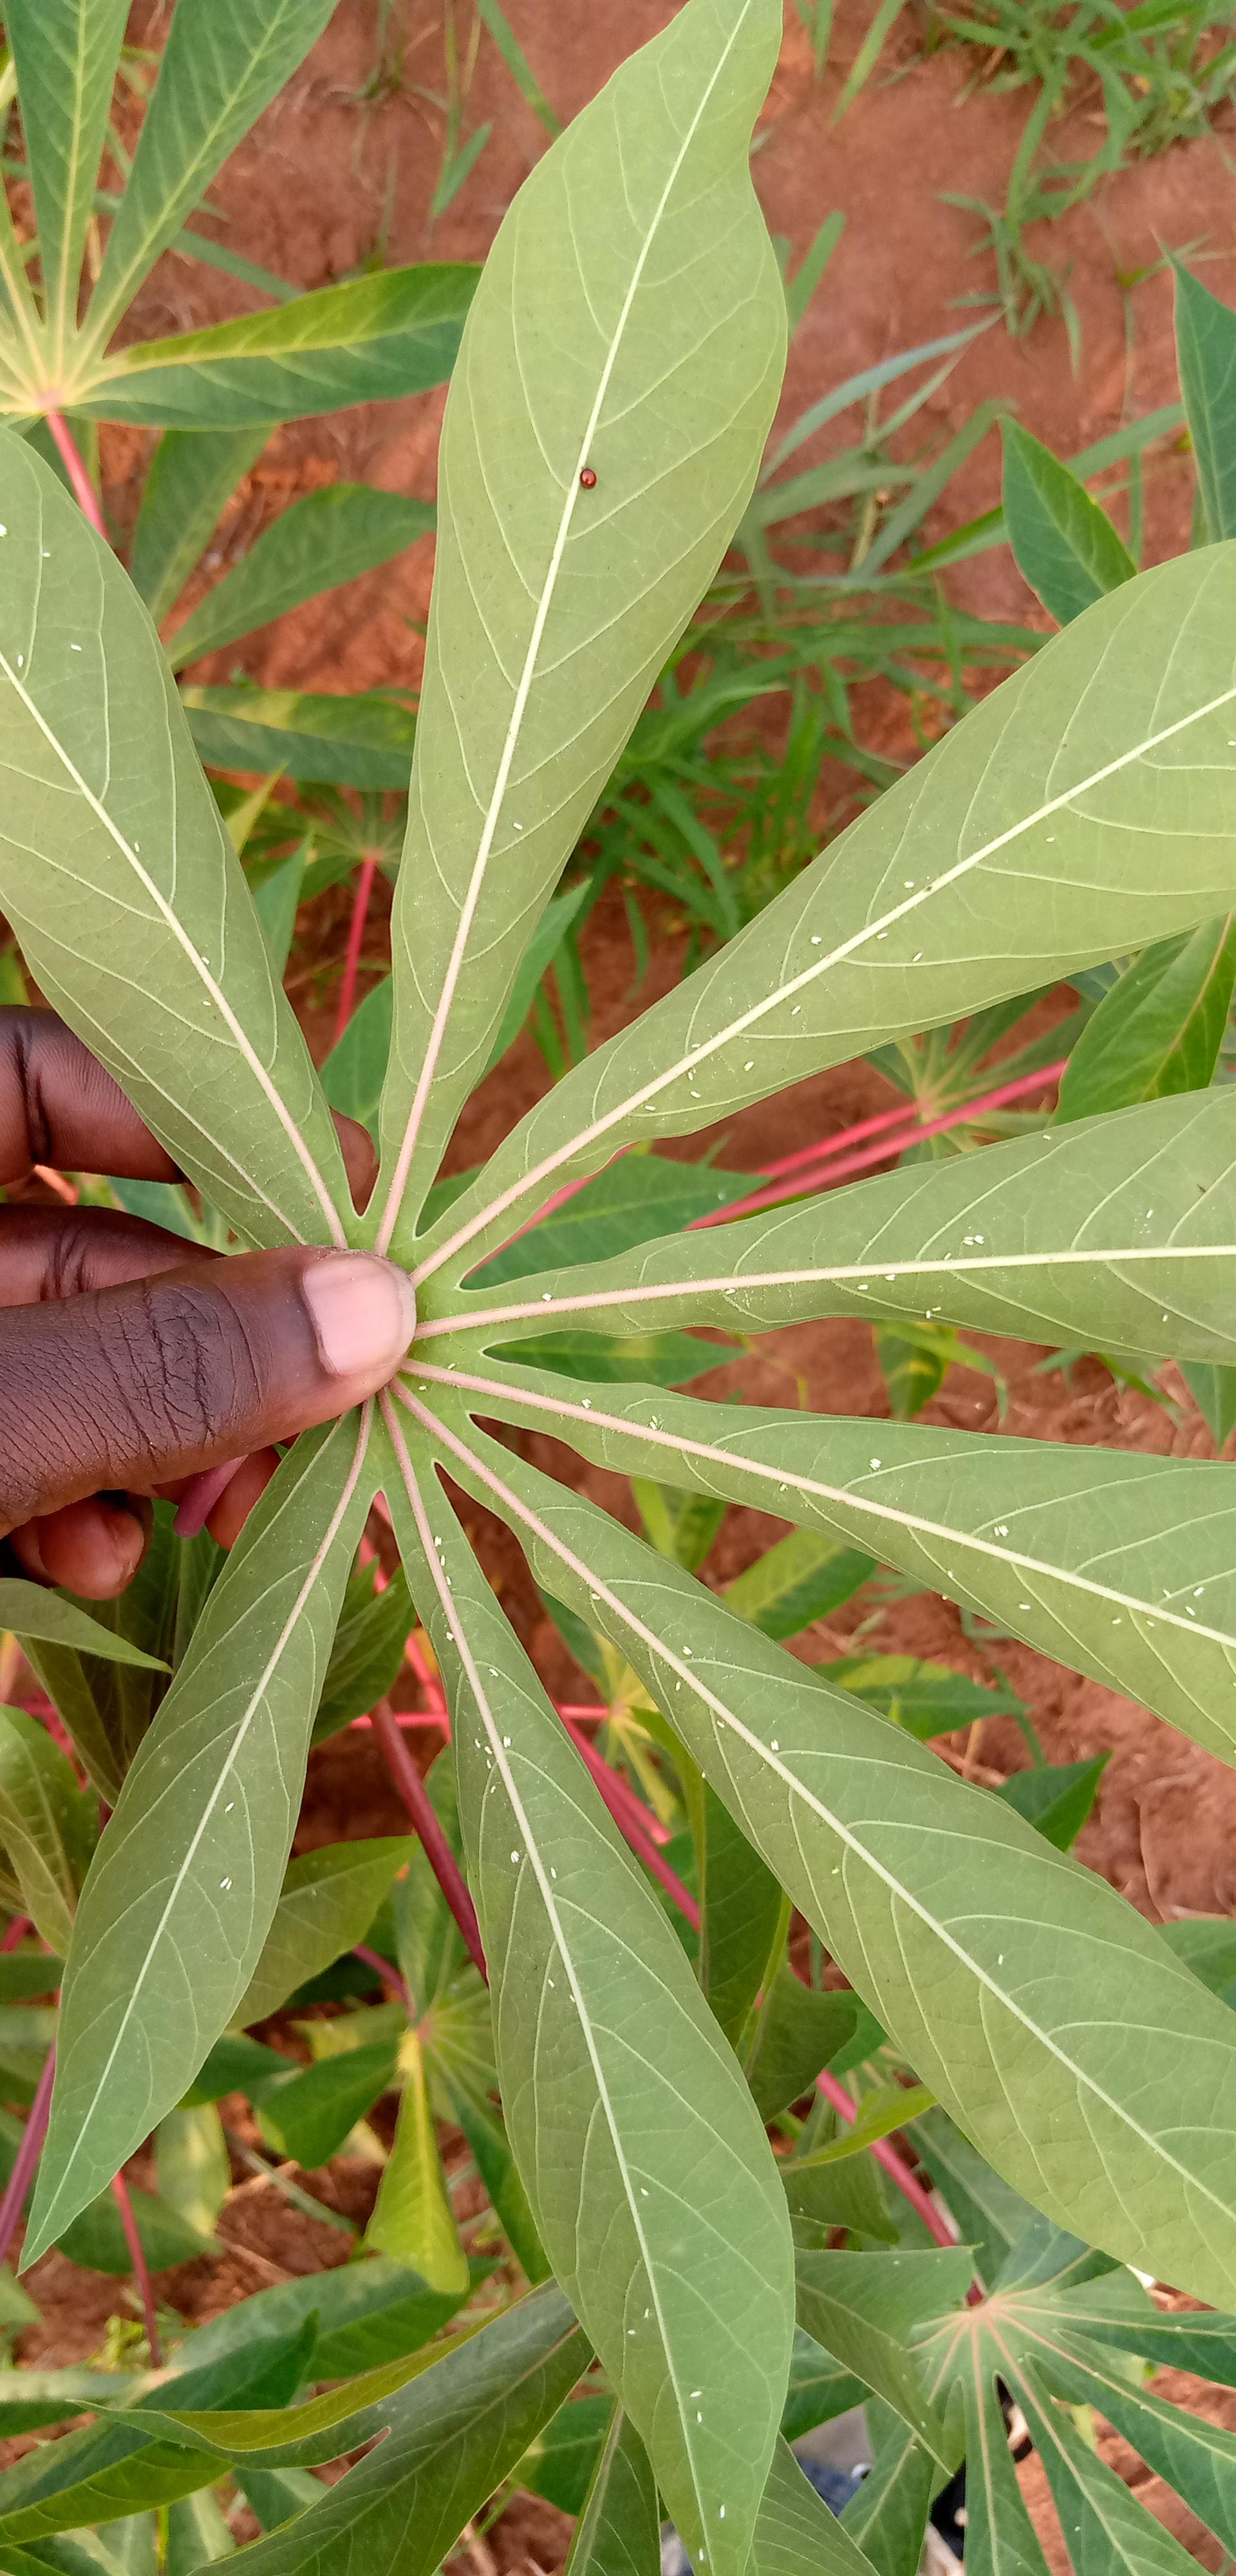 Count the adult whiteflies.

80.